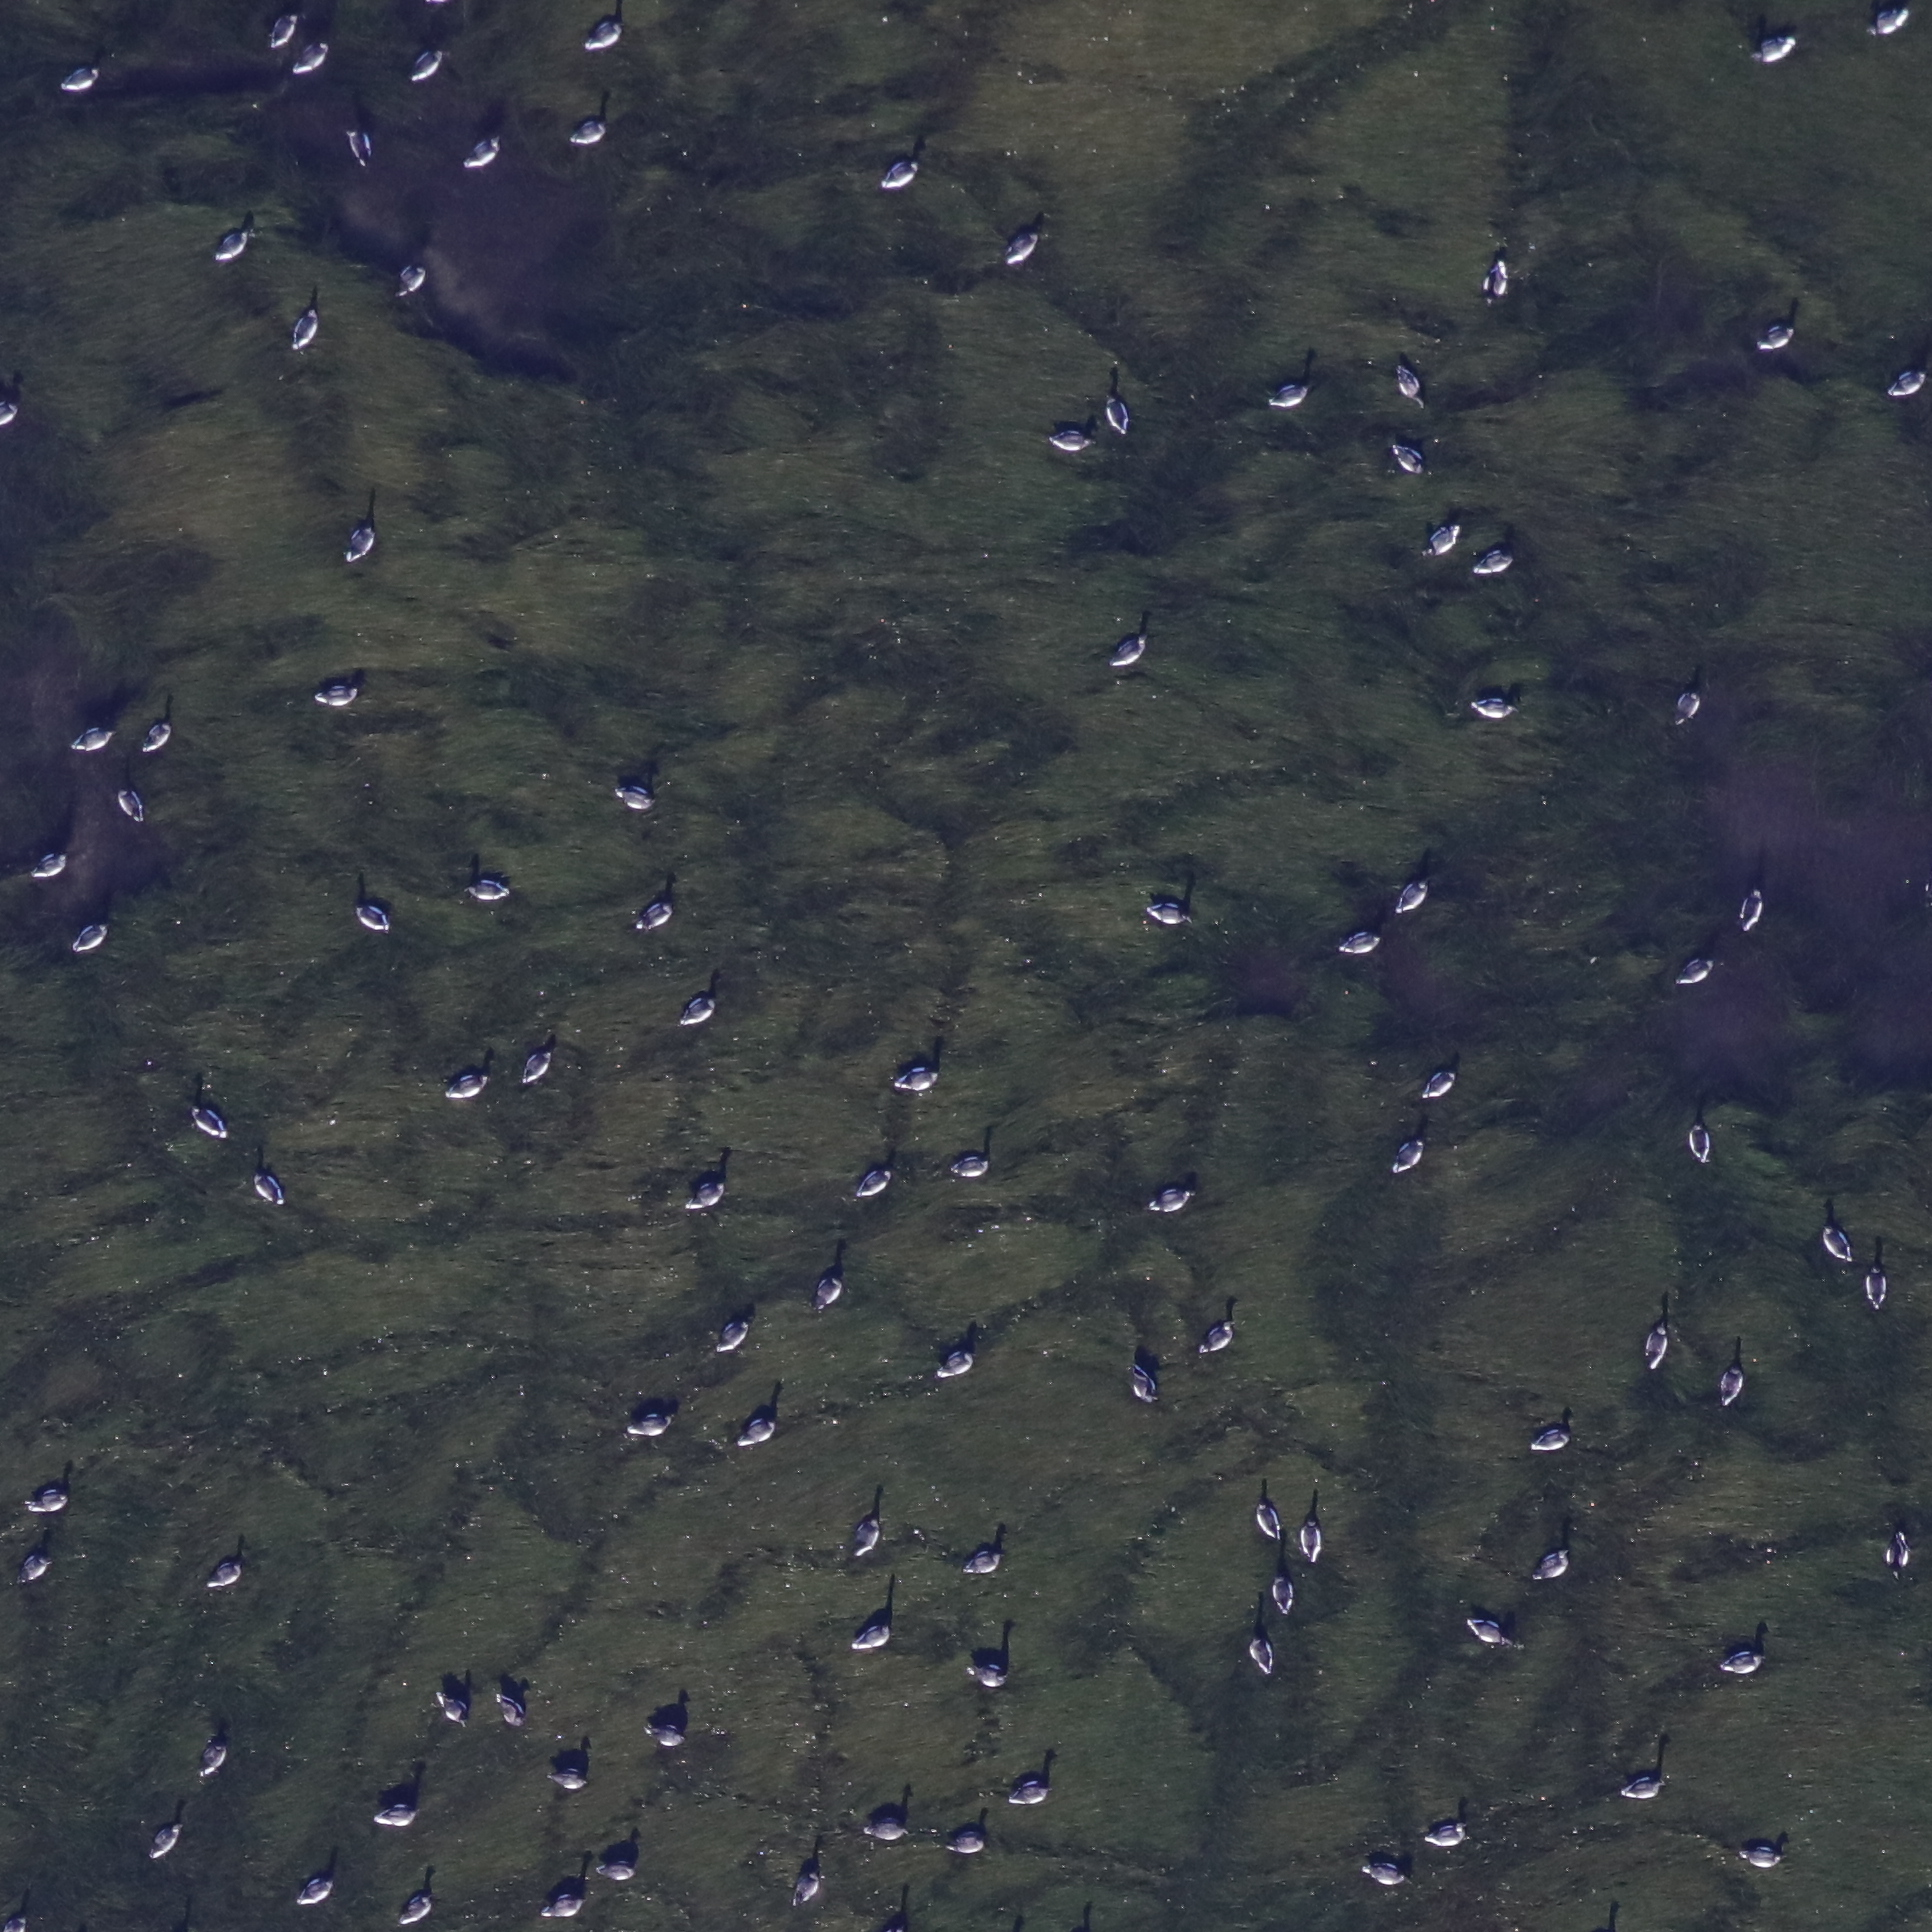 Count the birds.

103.